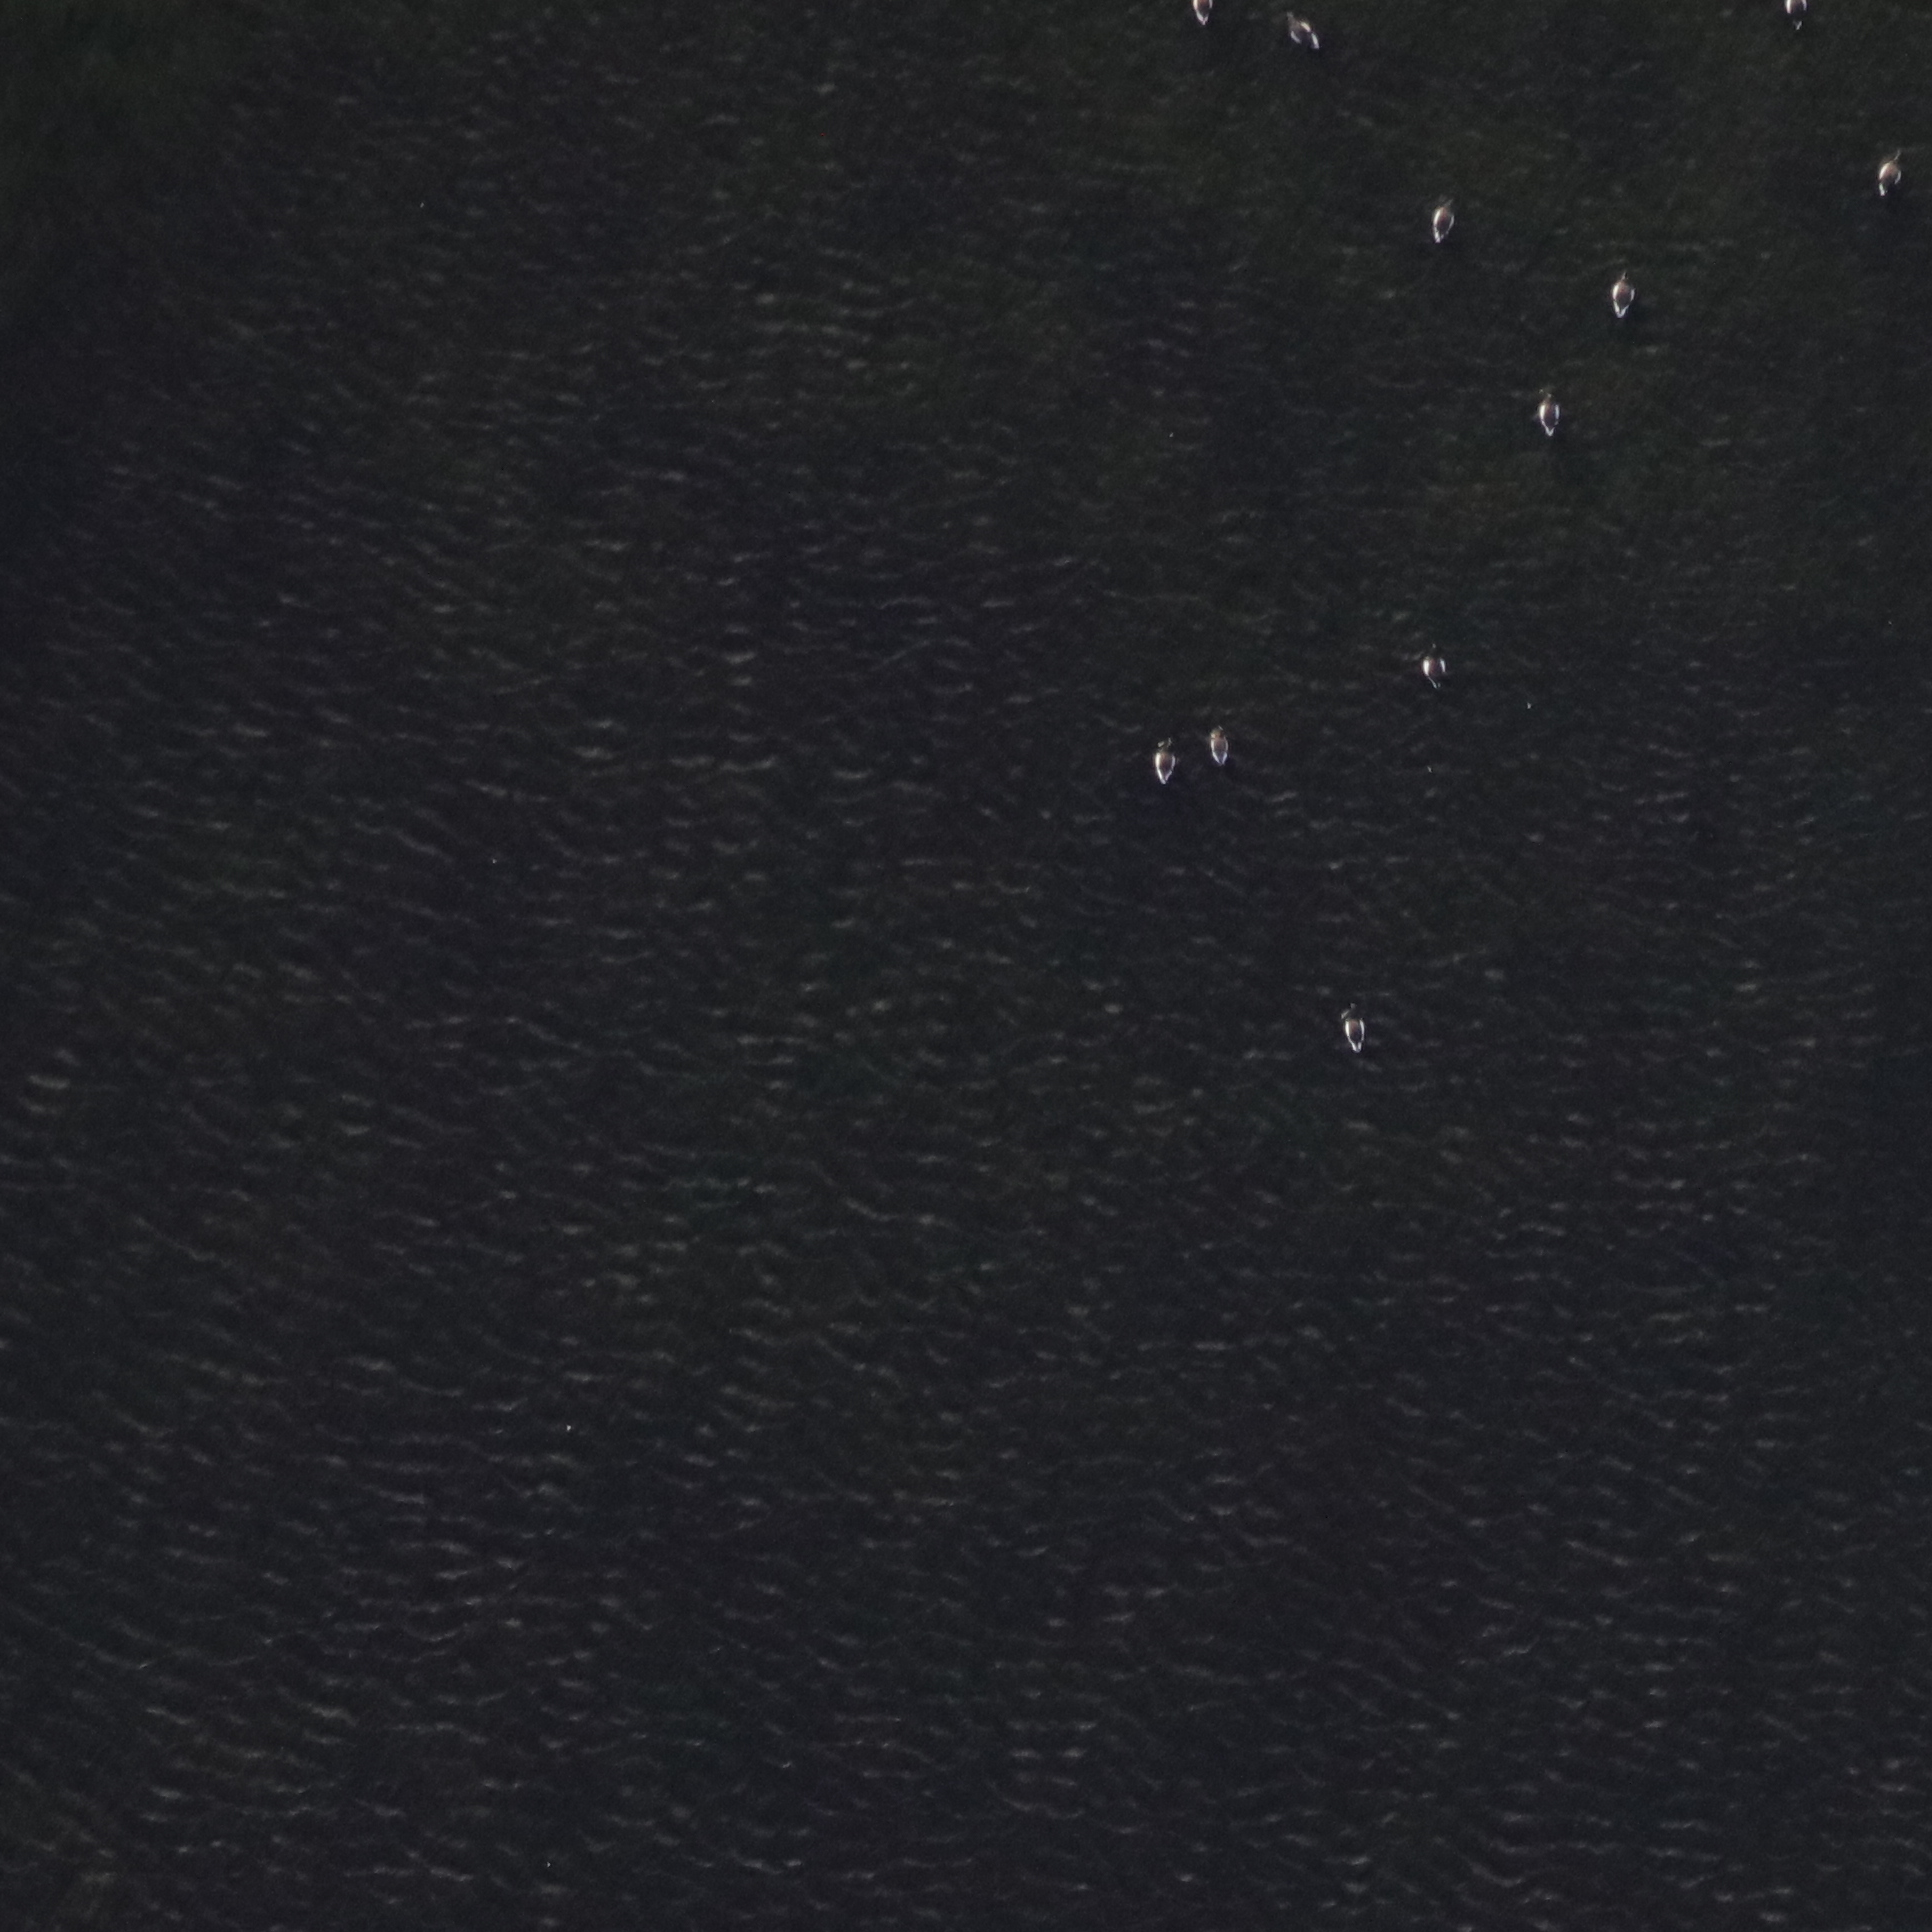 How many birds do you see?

11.